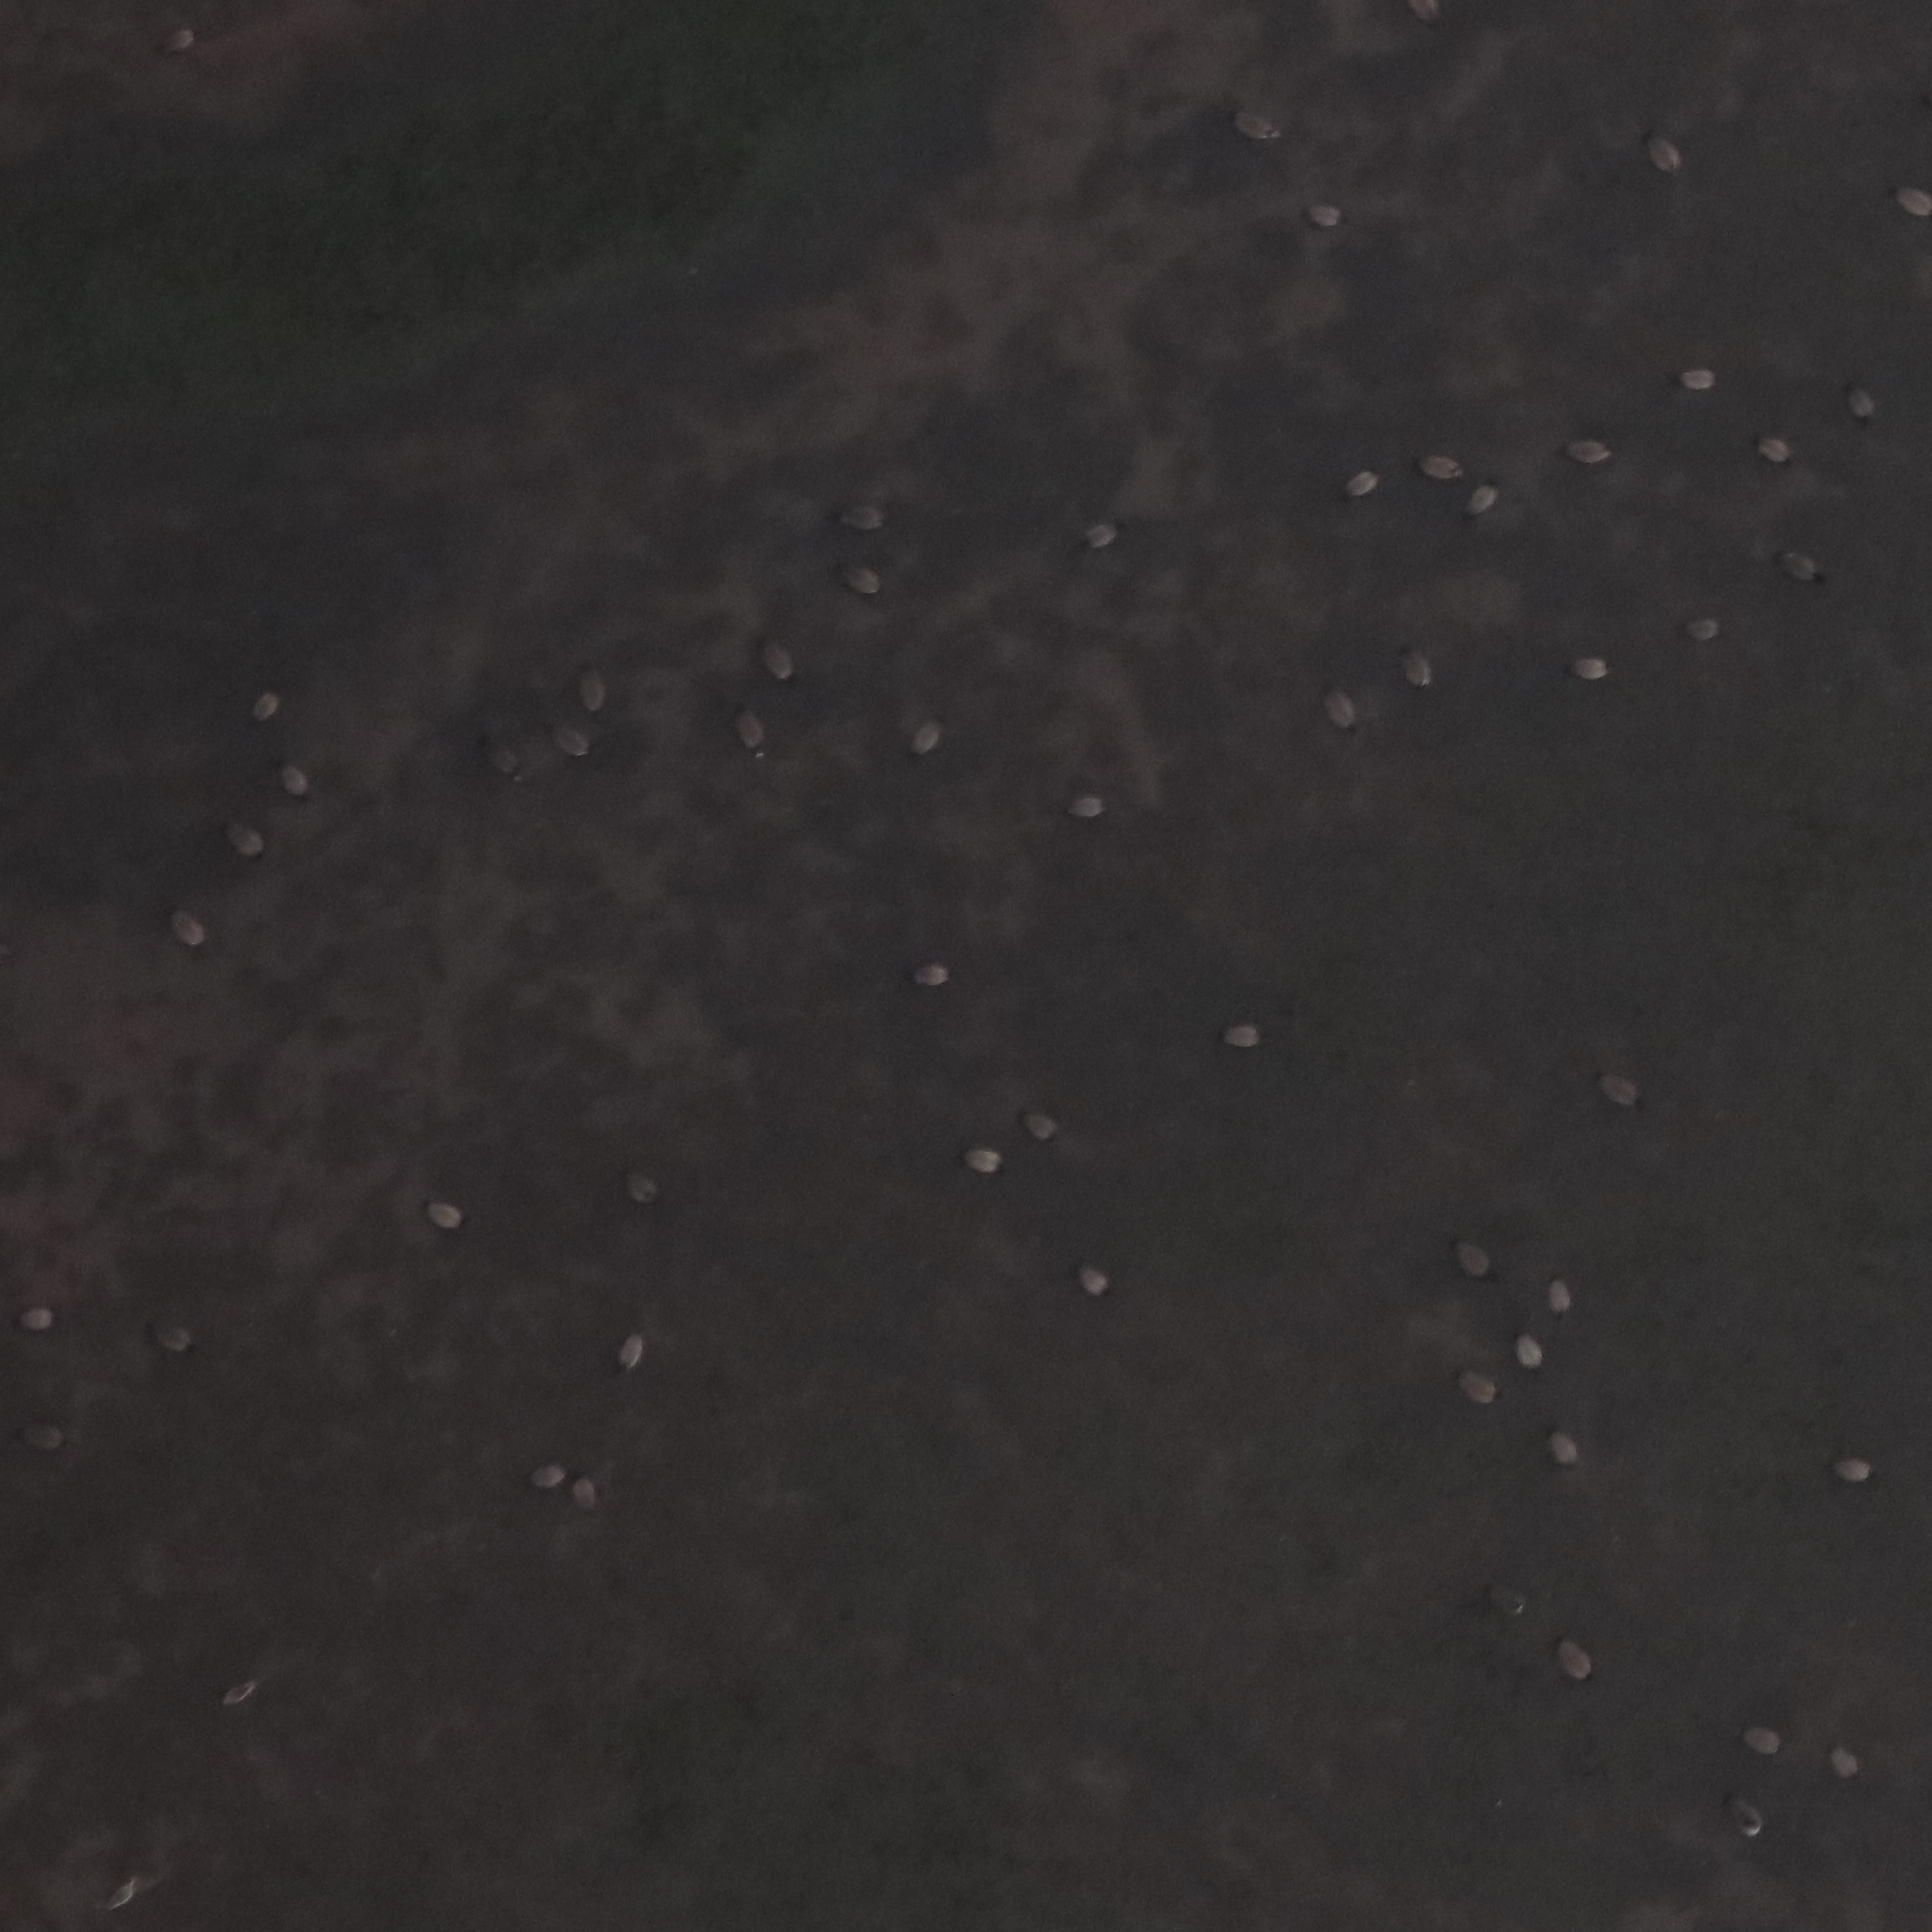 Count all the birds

59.